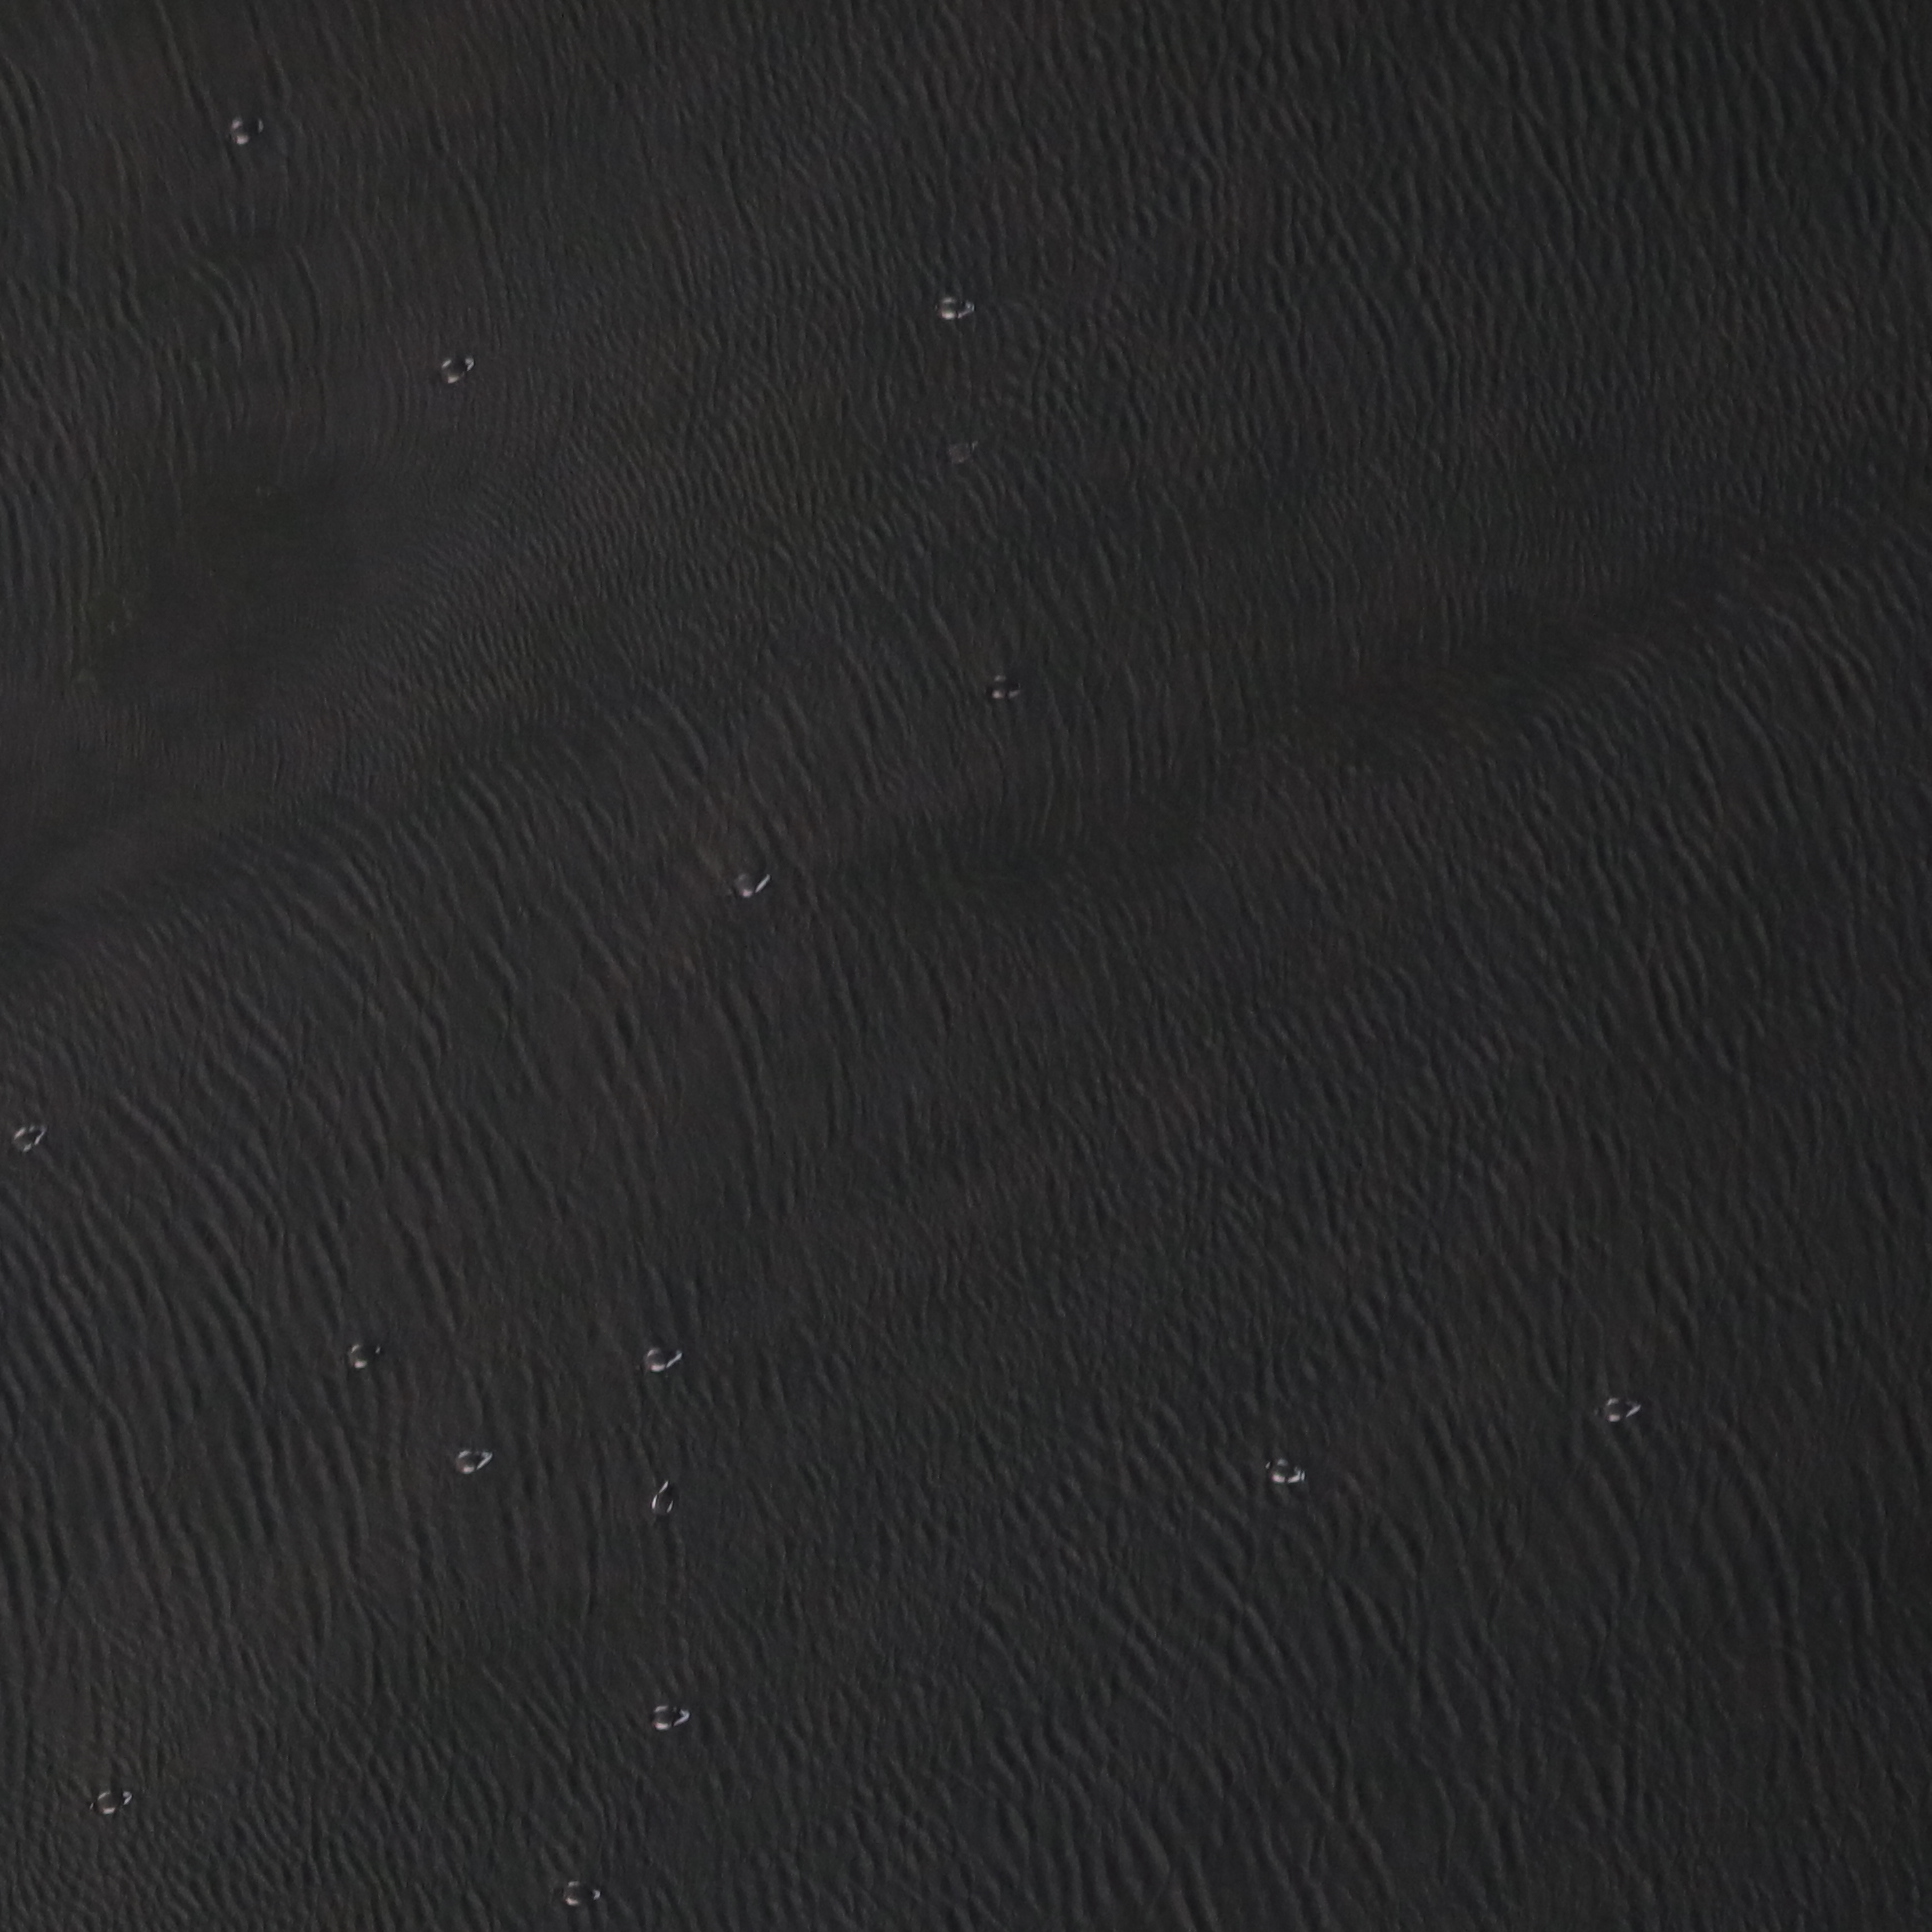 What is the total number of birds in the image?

16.